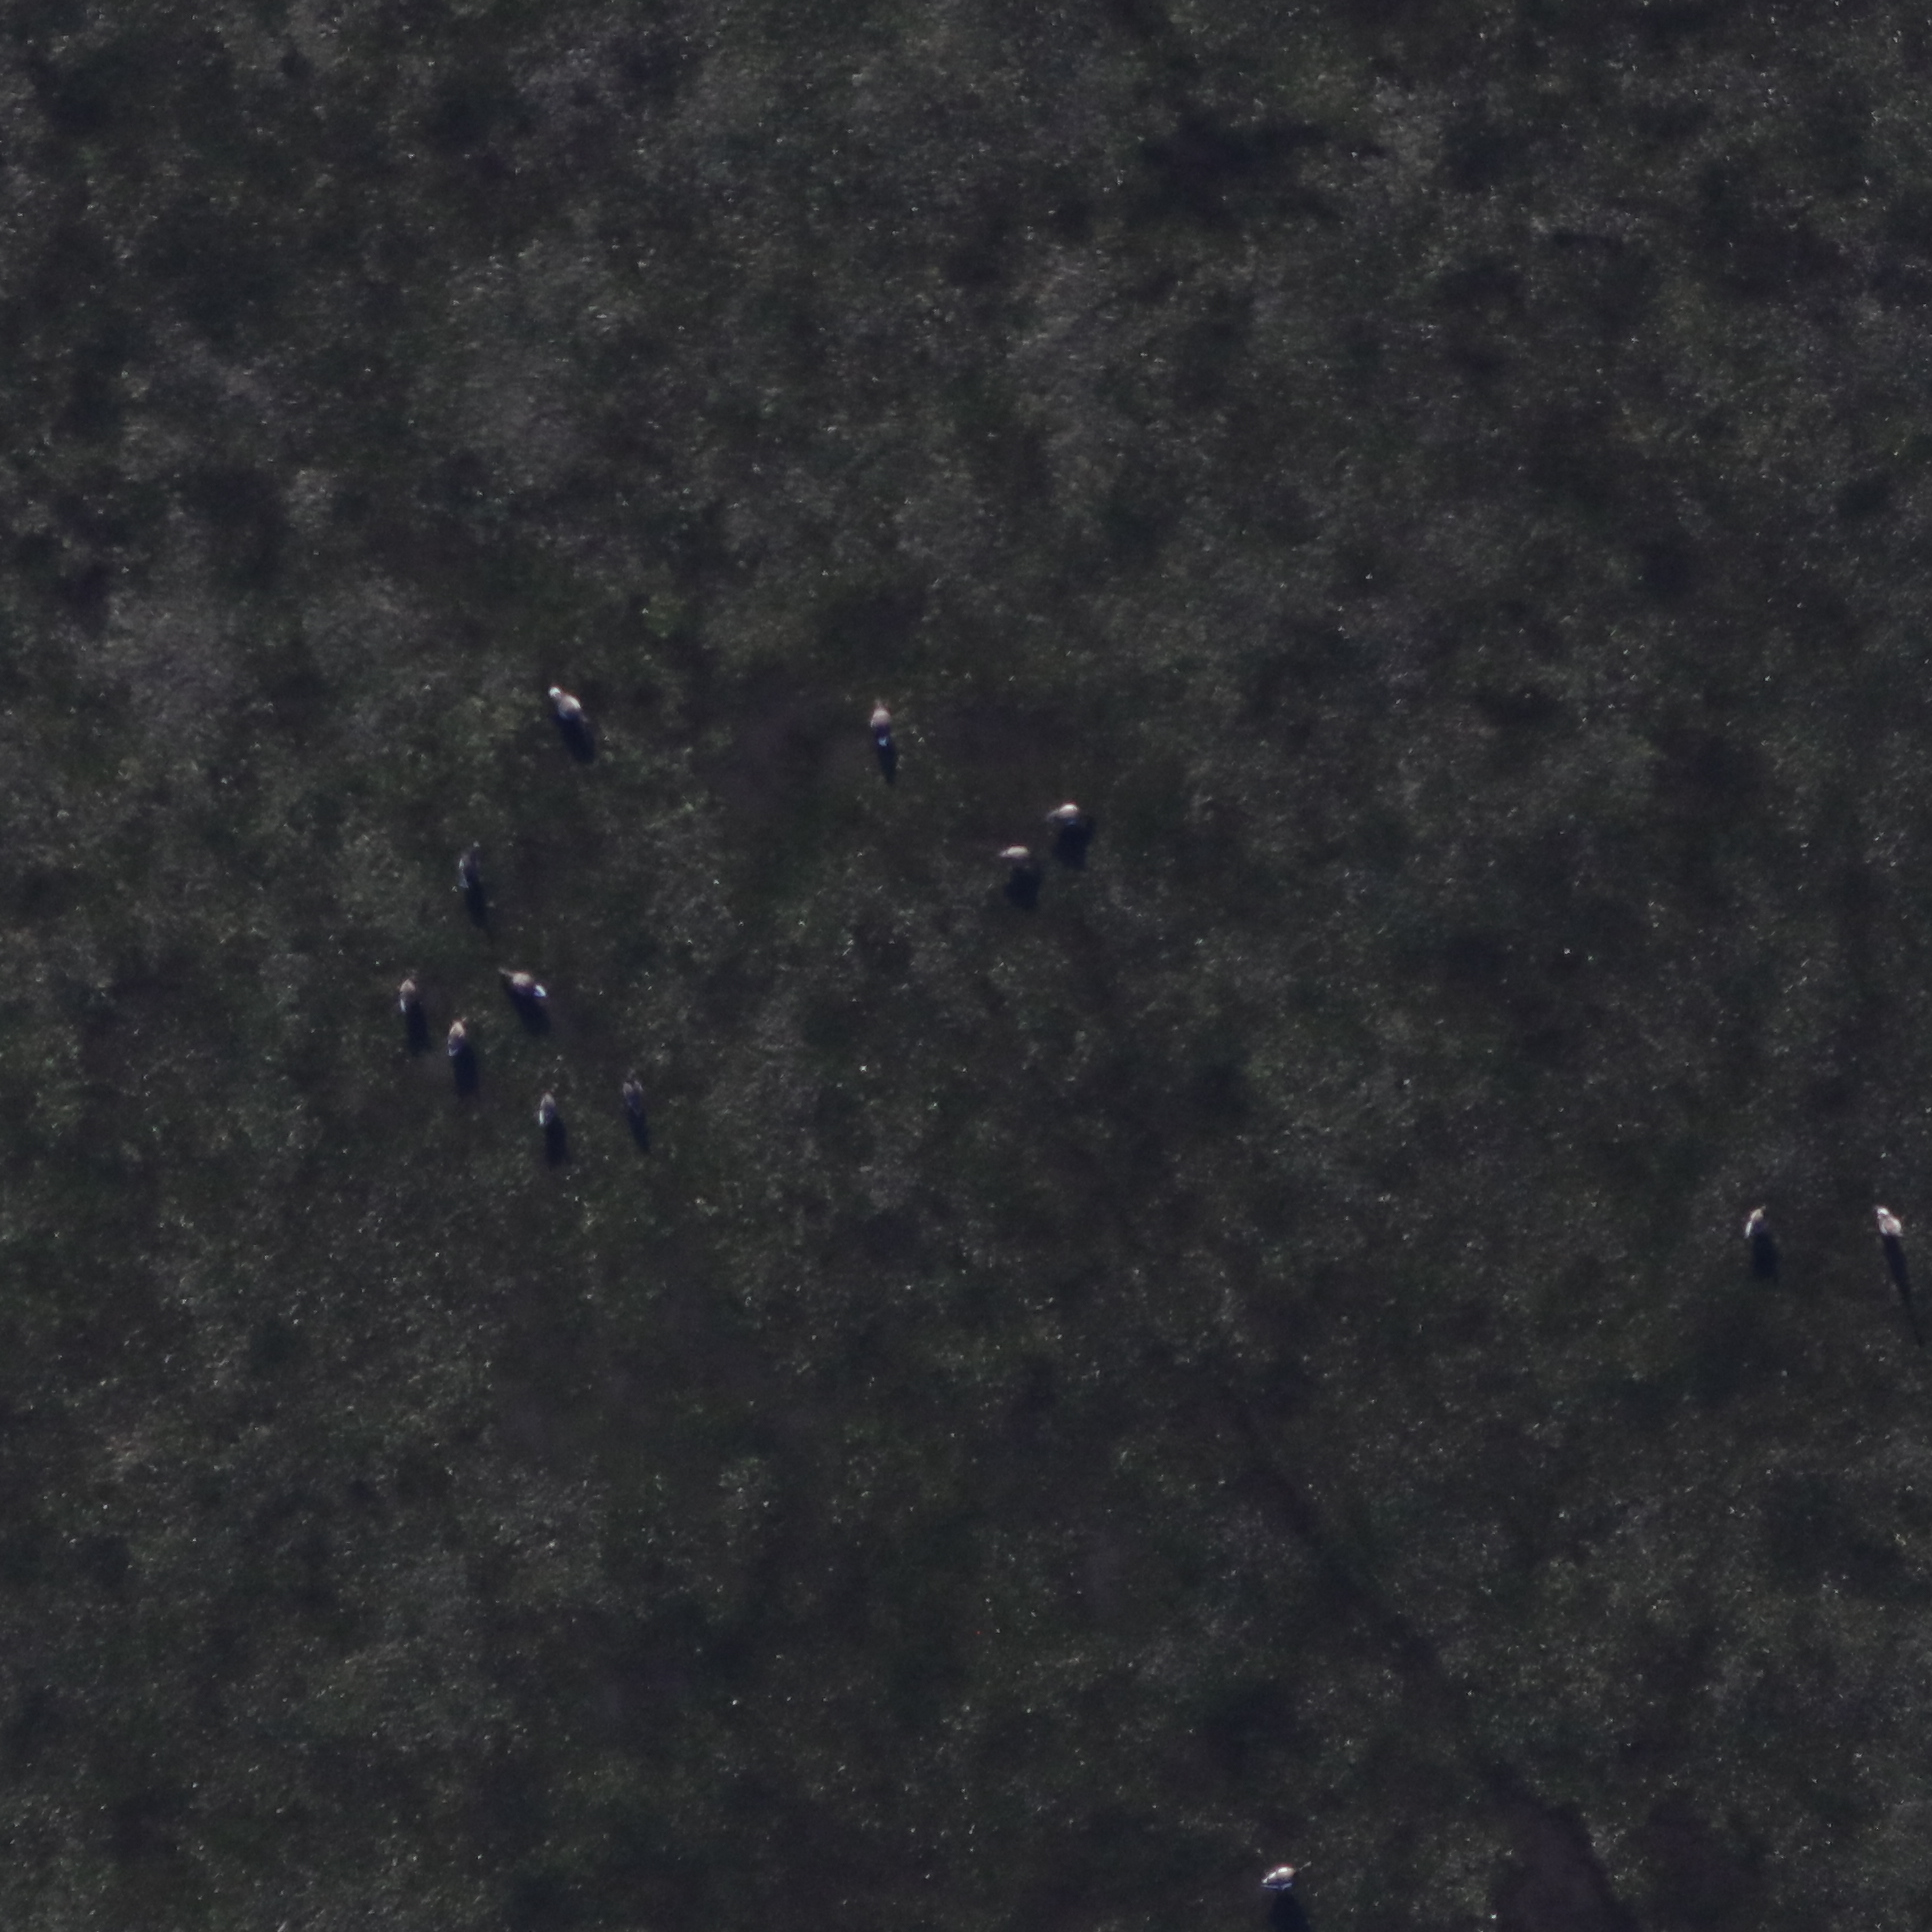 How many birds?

13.